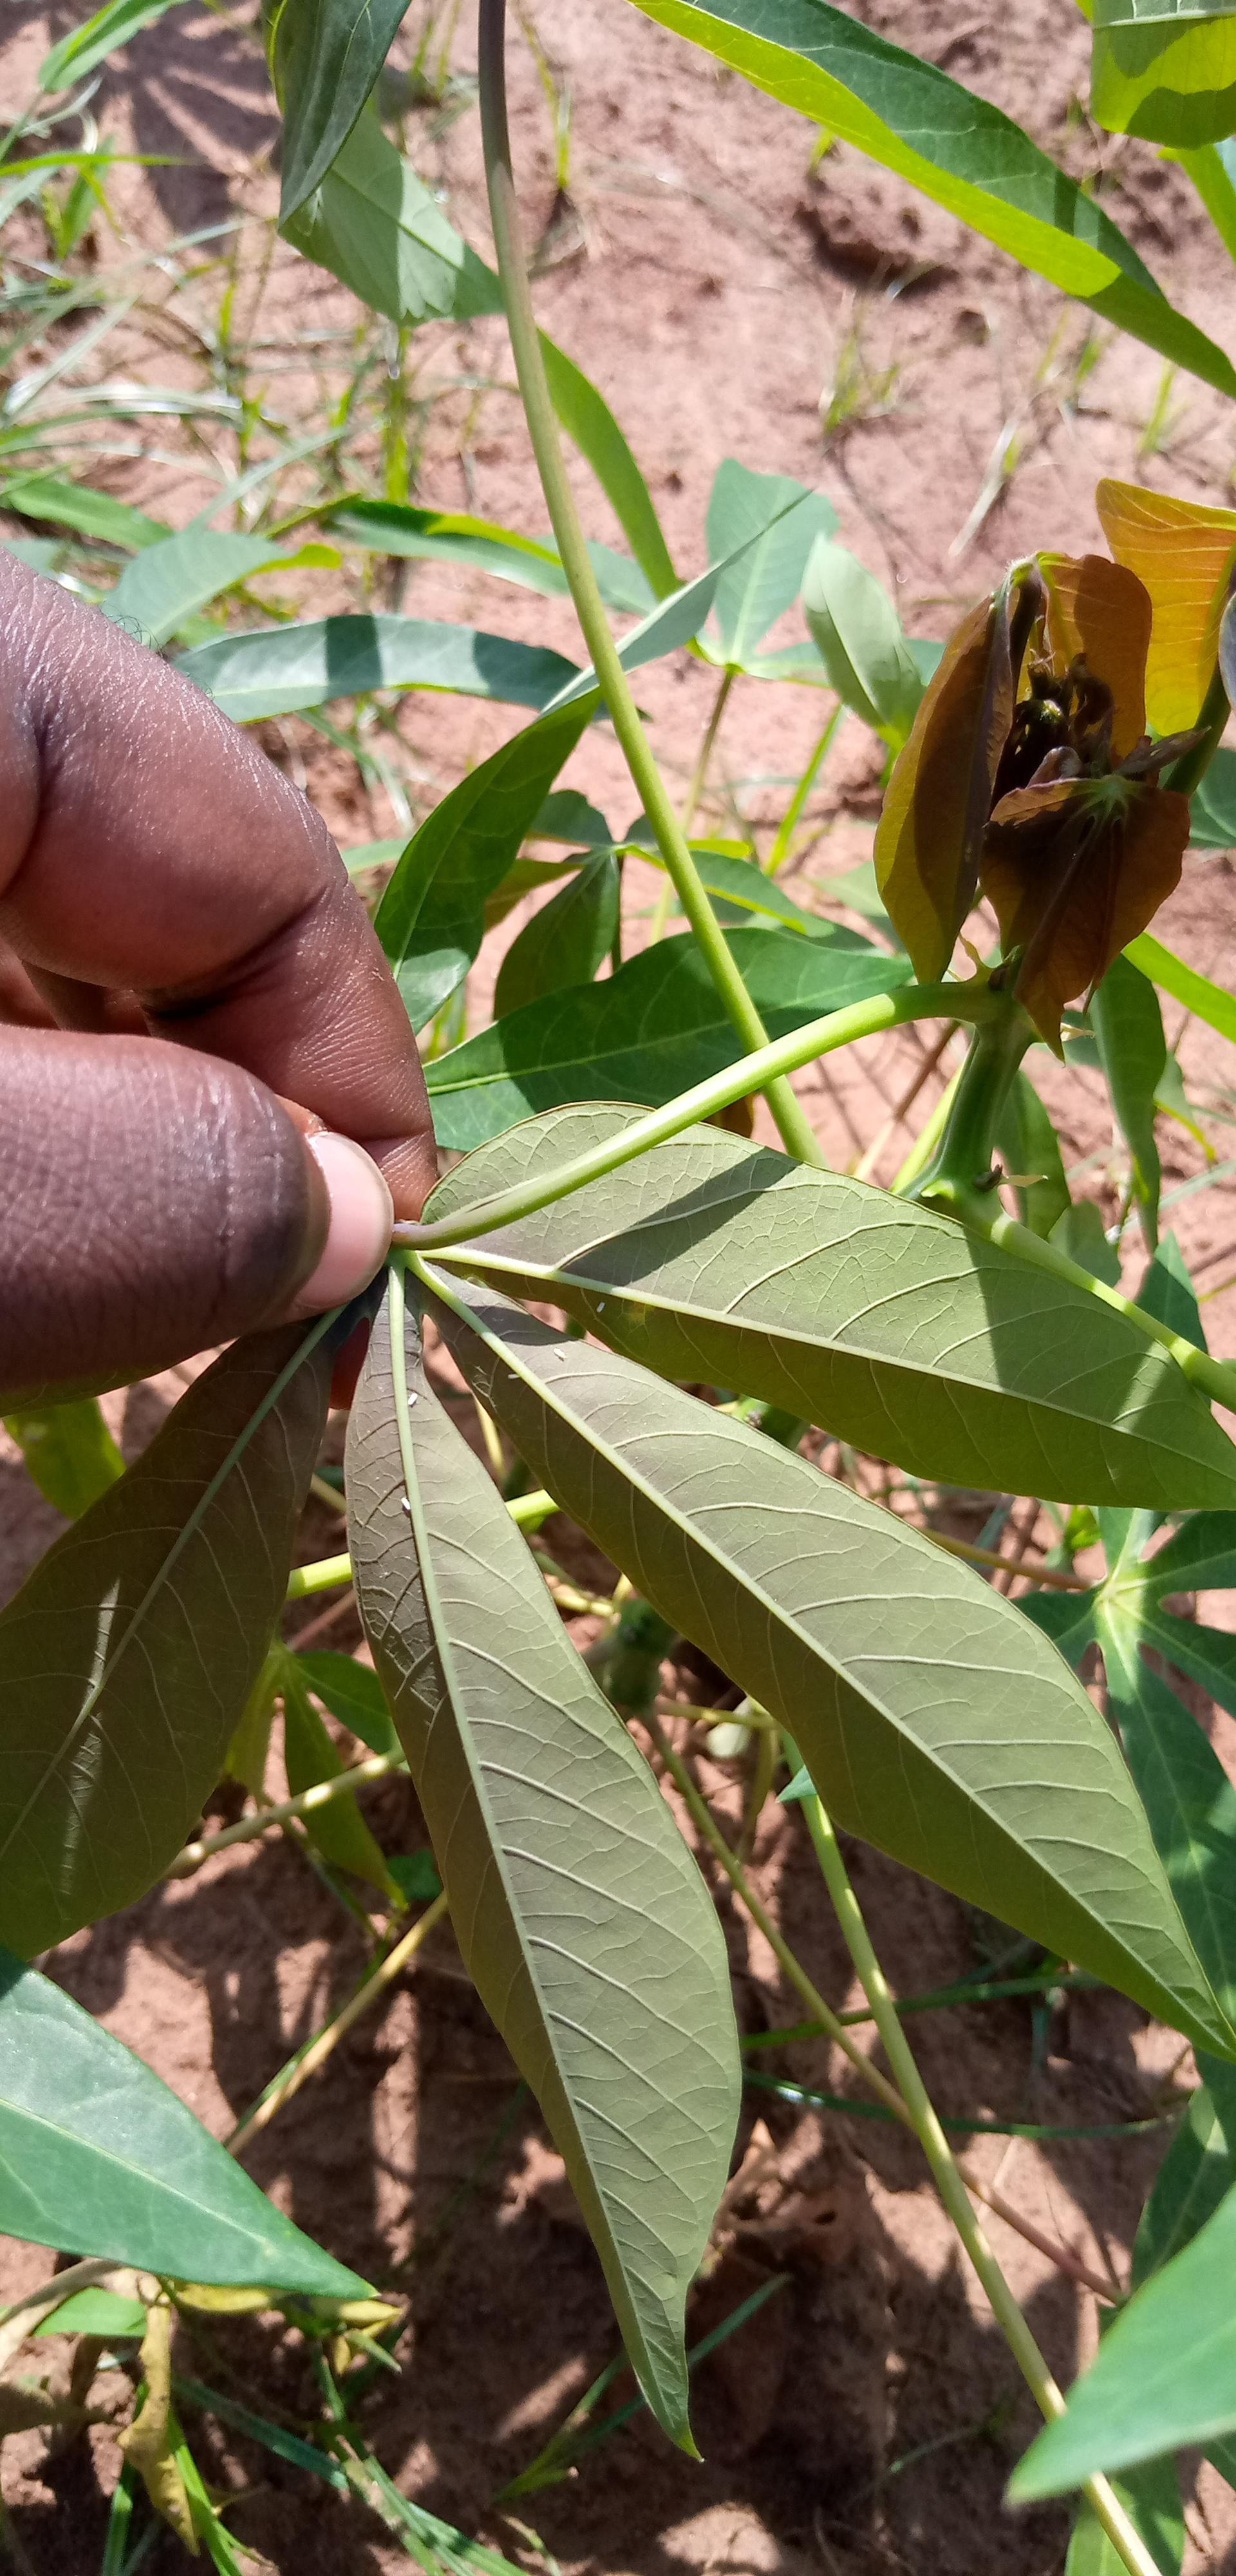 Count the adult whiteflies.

5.